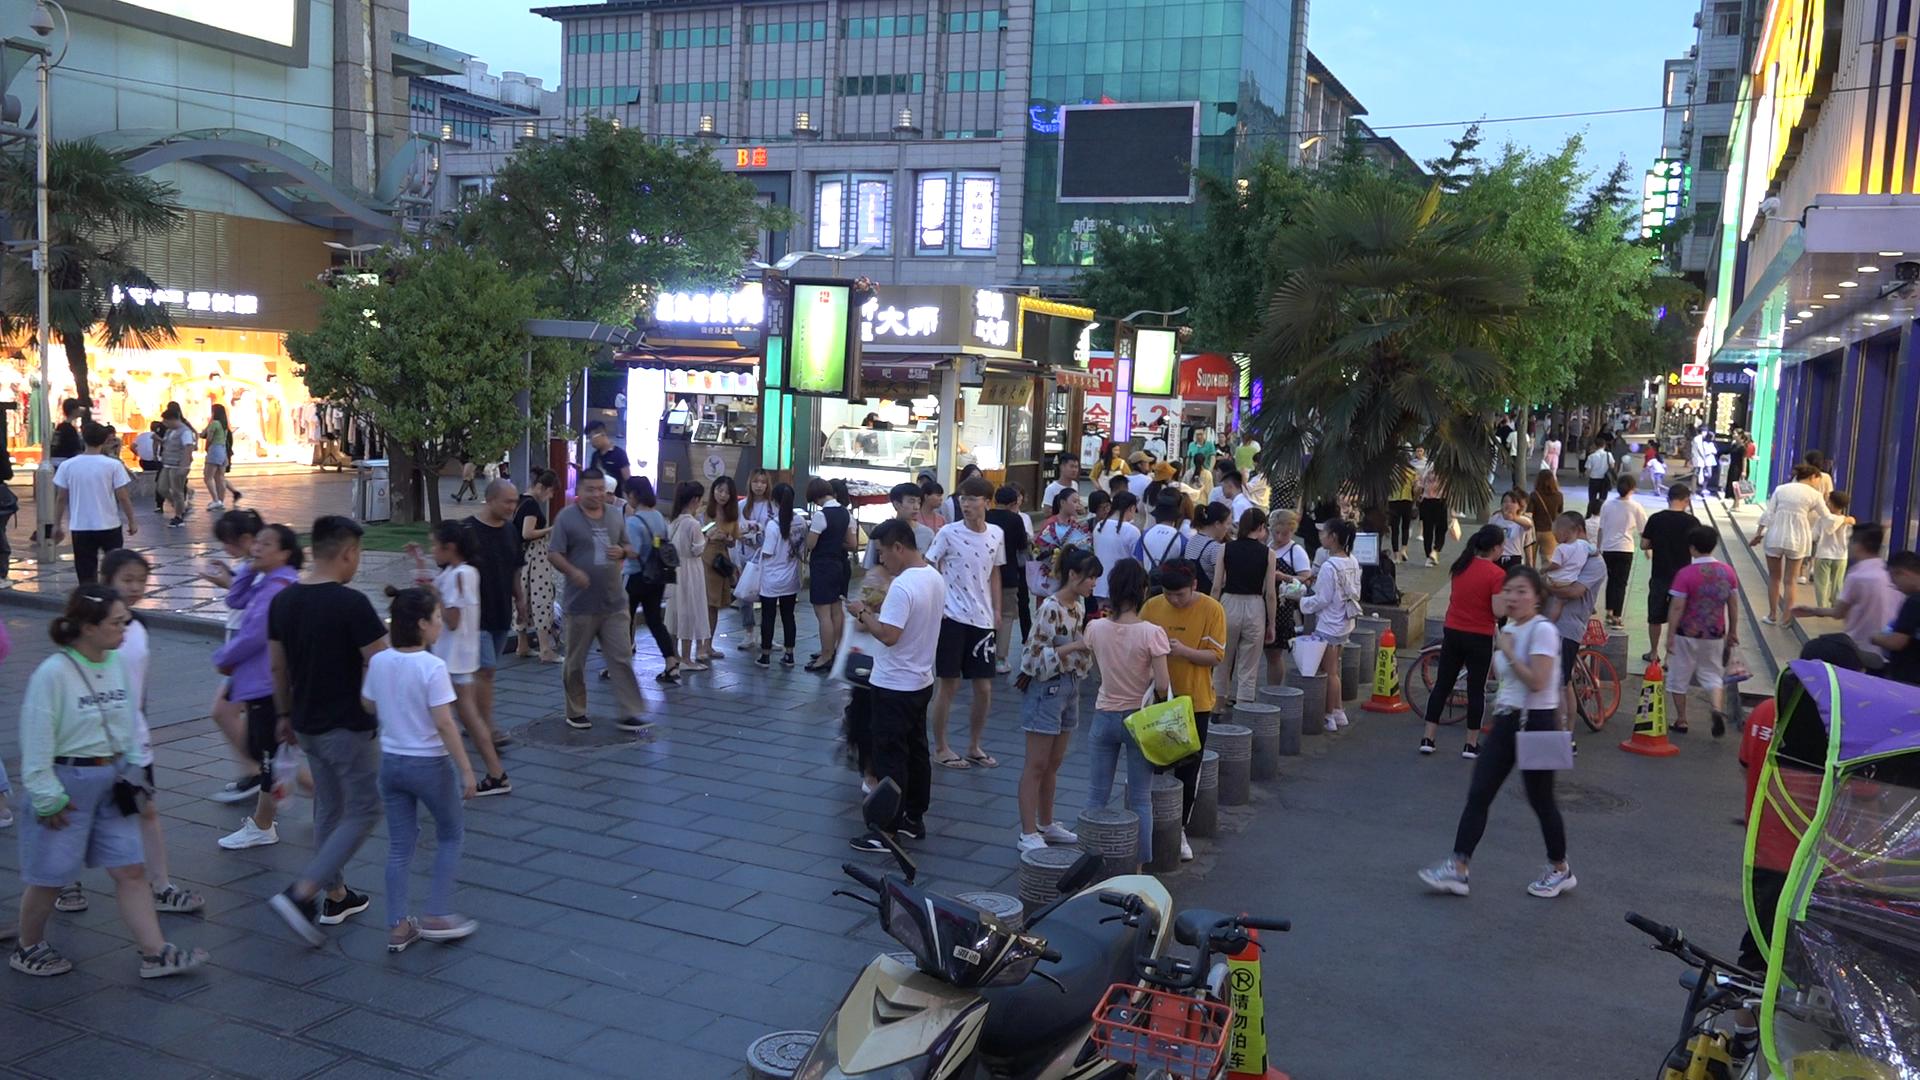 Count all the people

97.